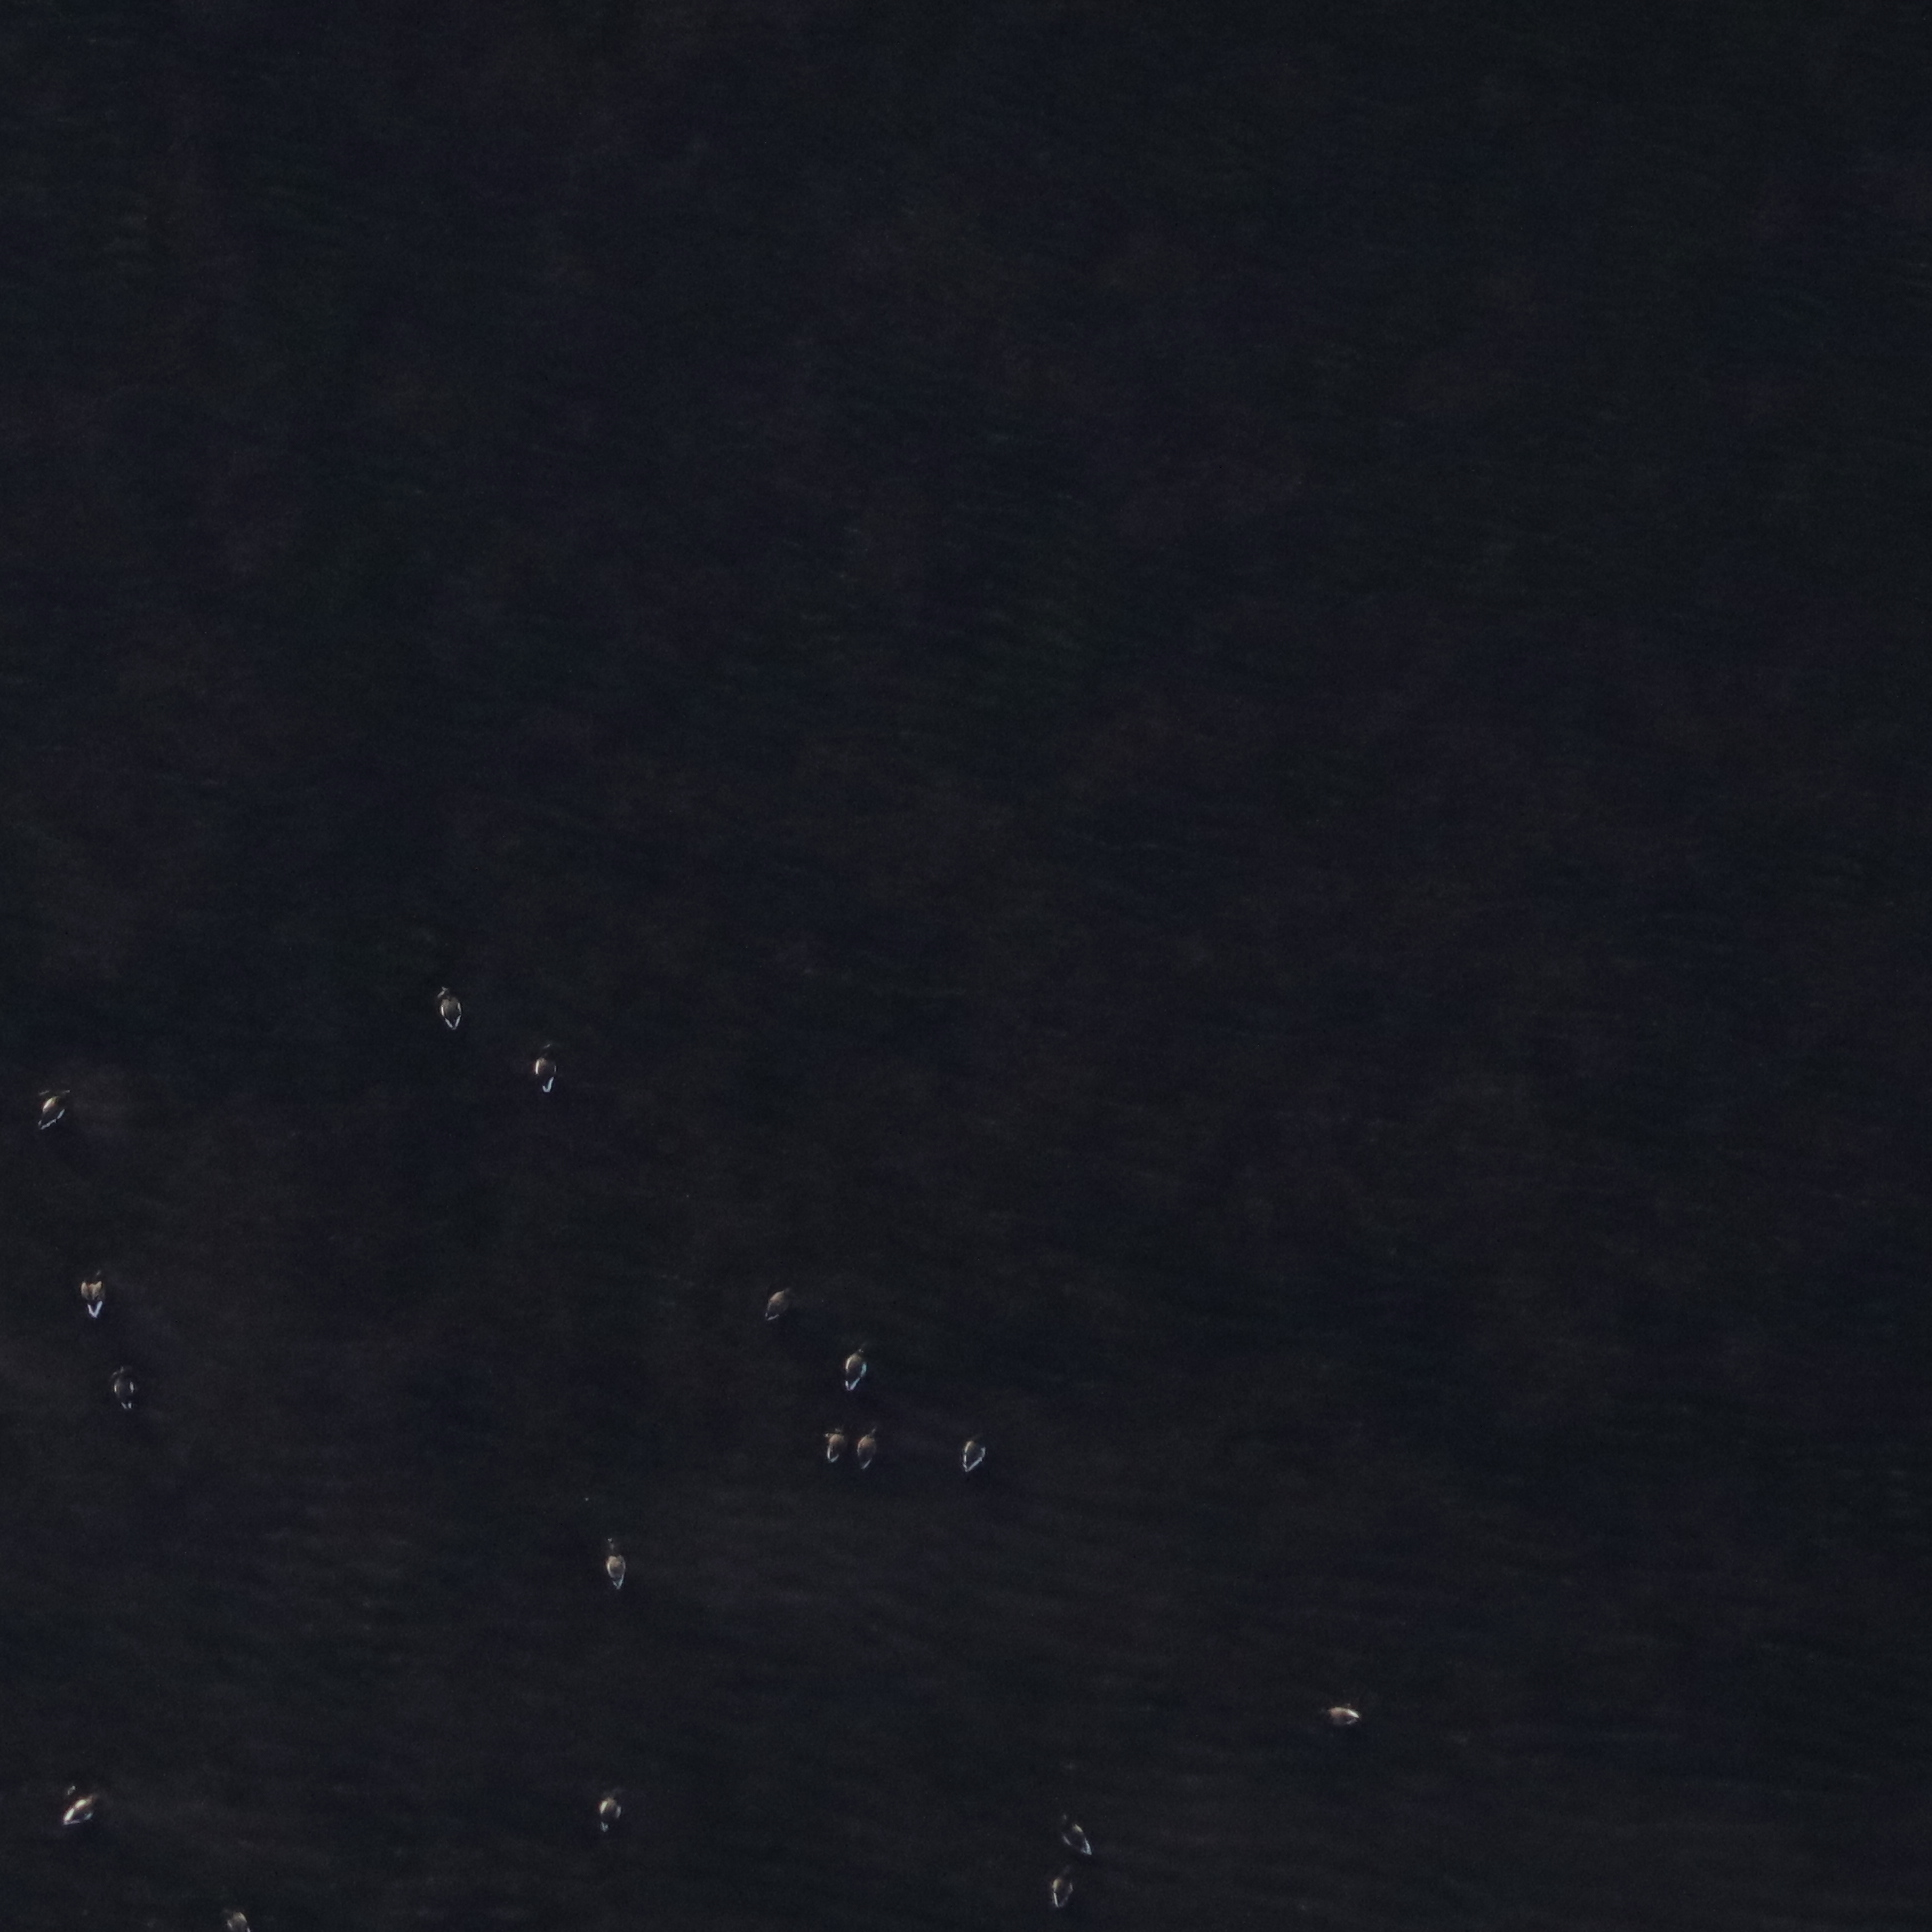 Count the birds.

17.